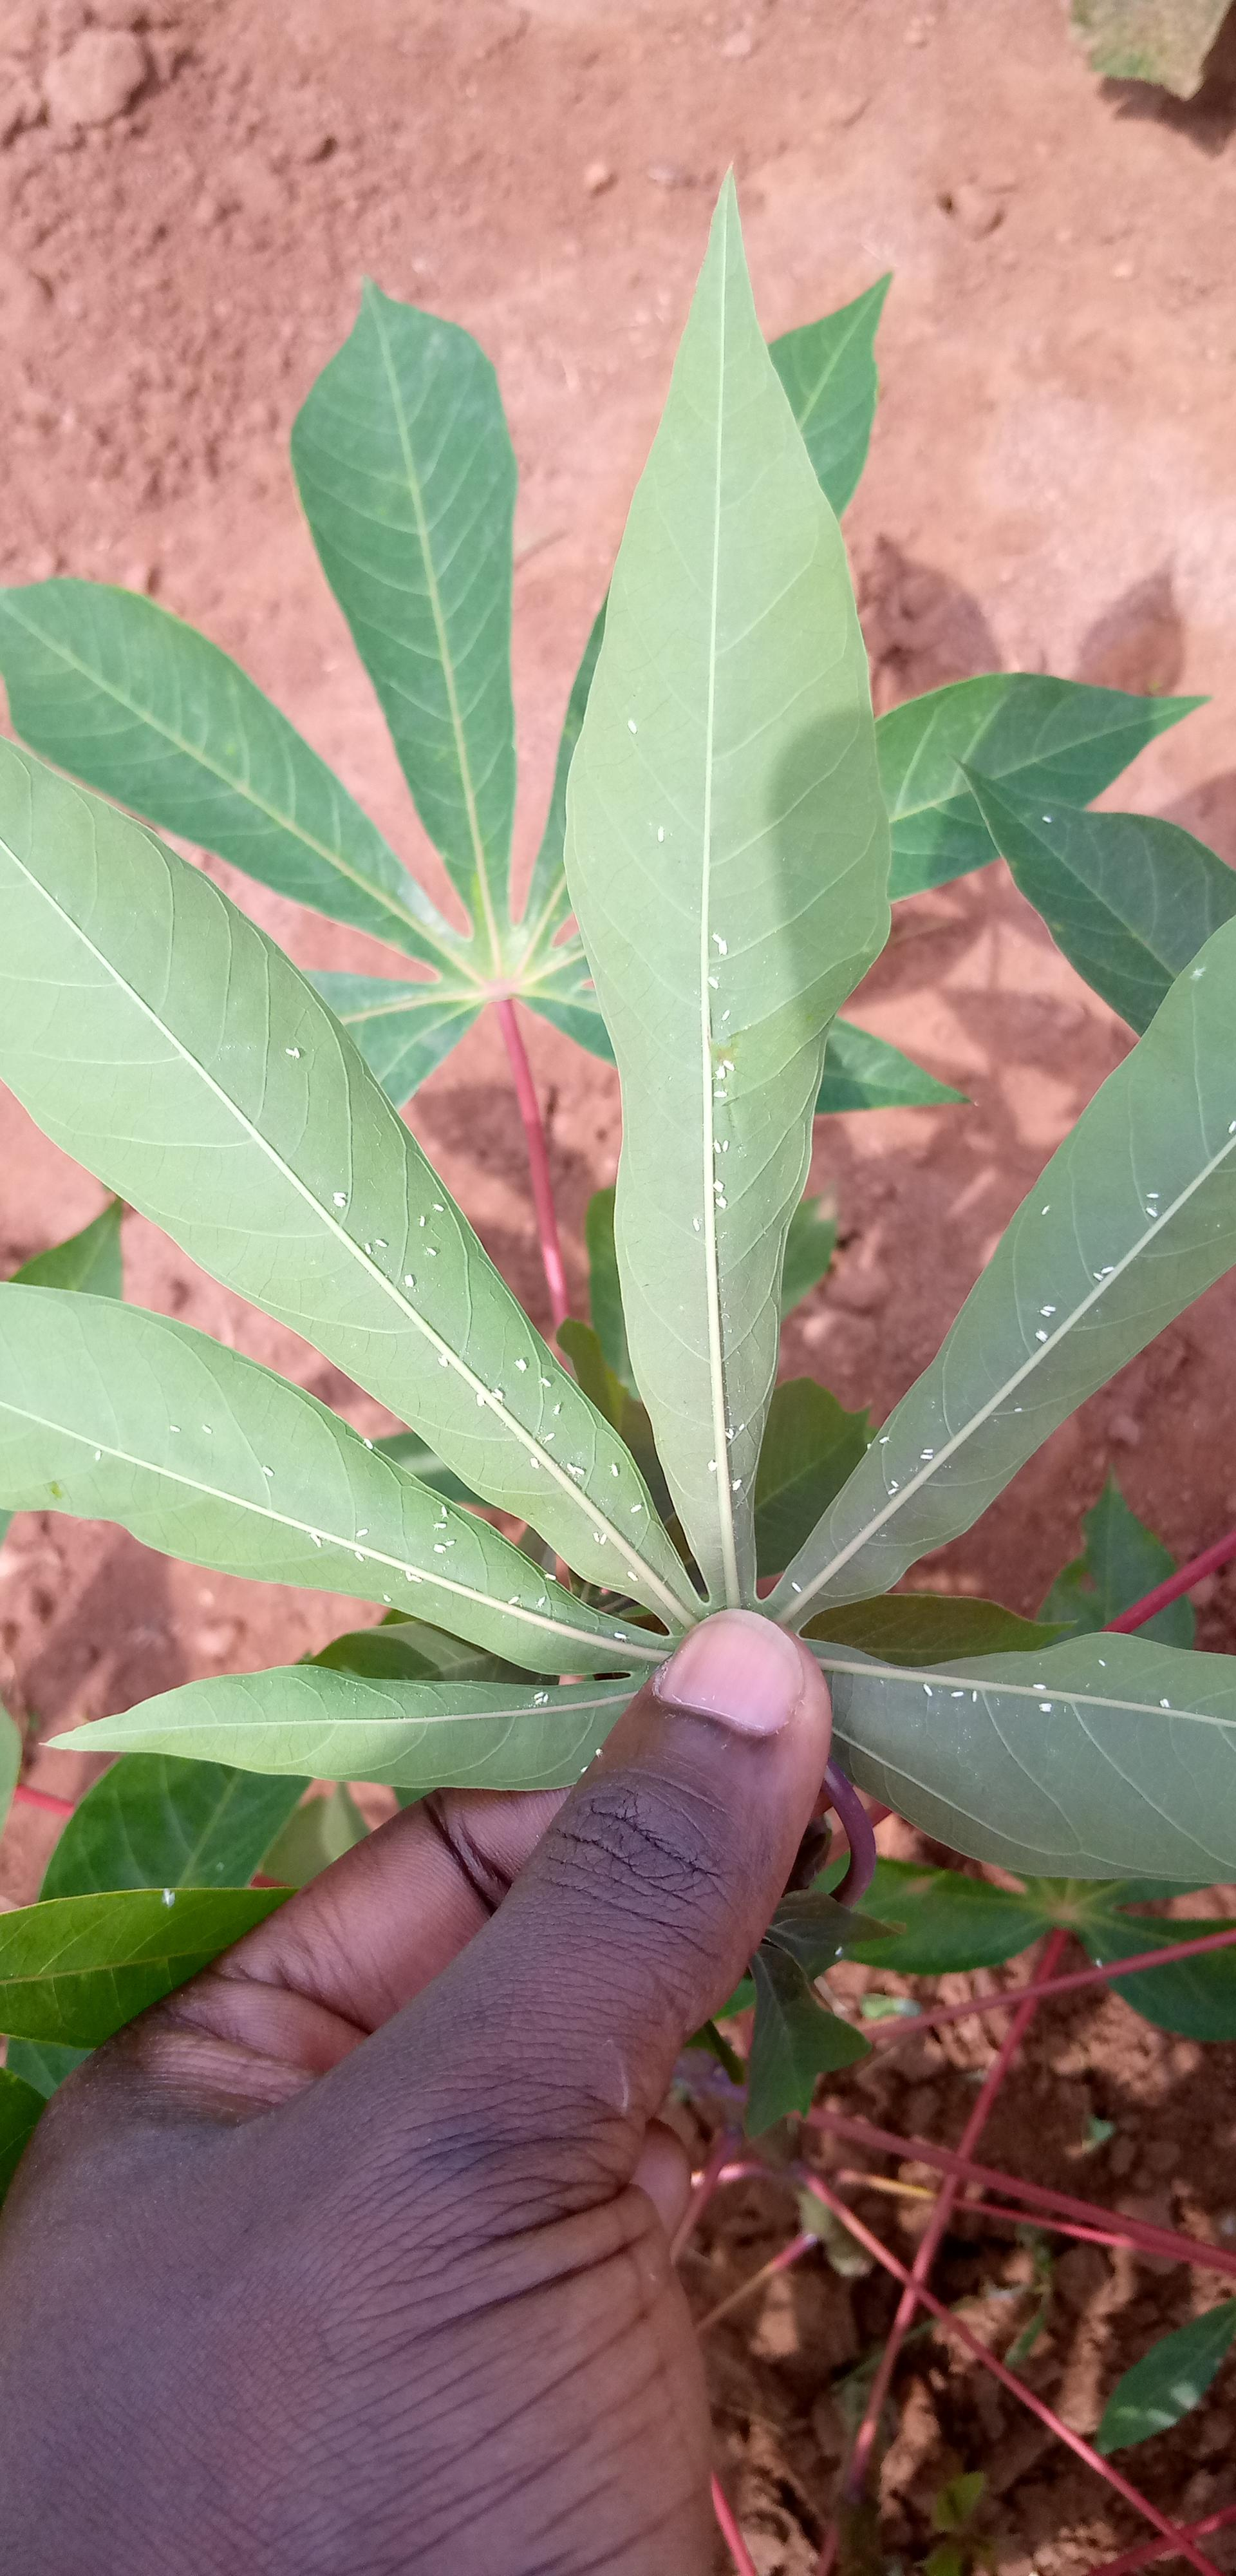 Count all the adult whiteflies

107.